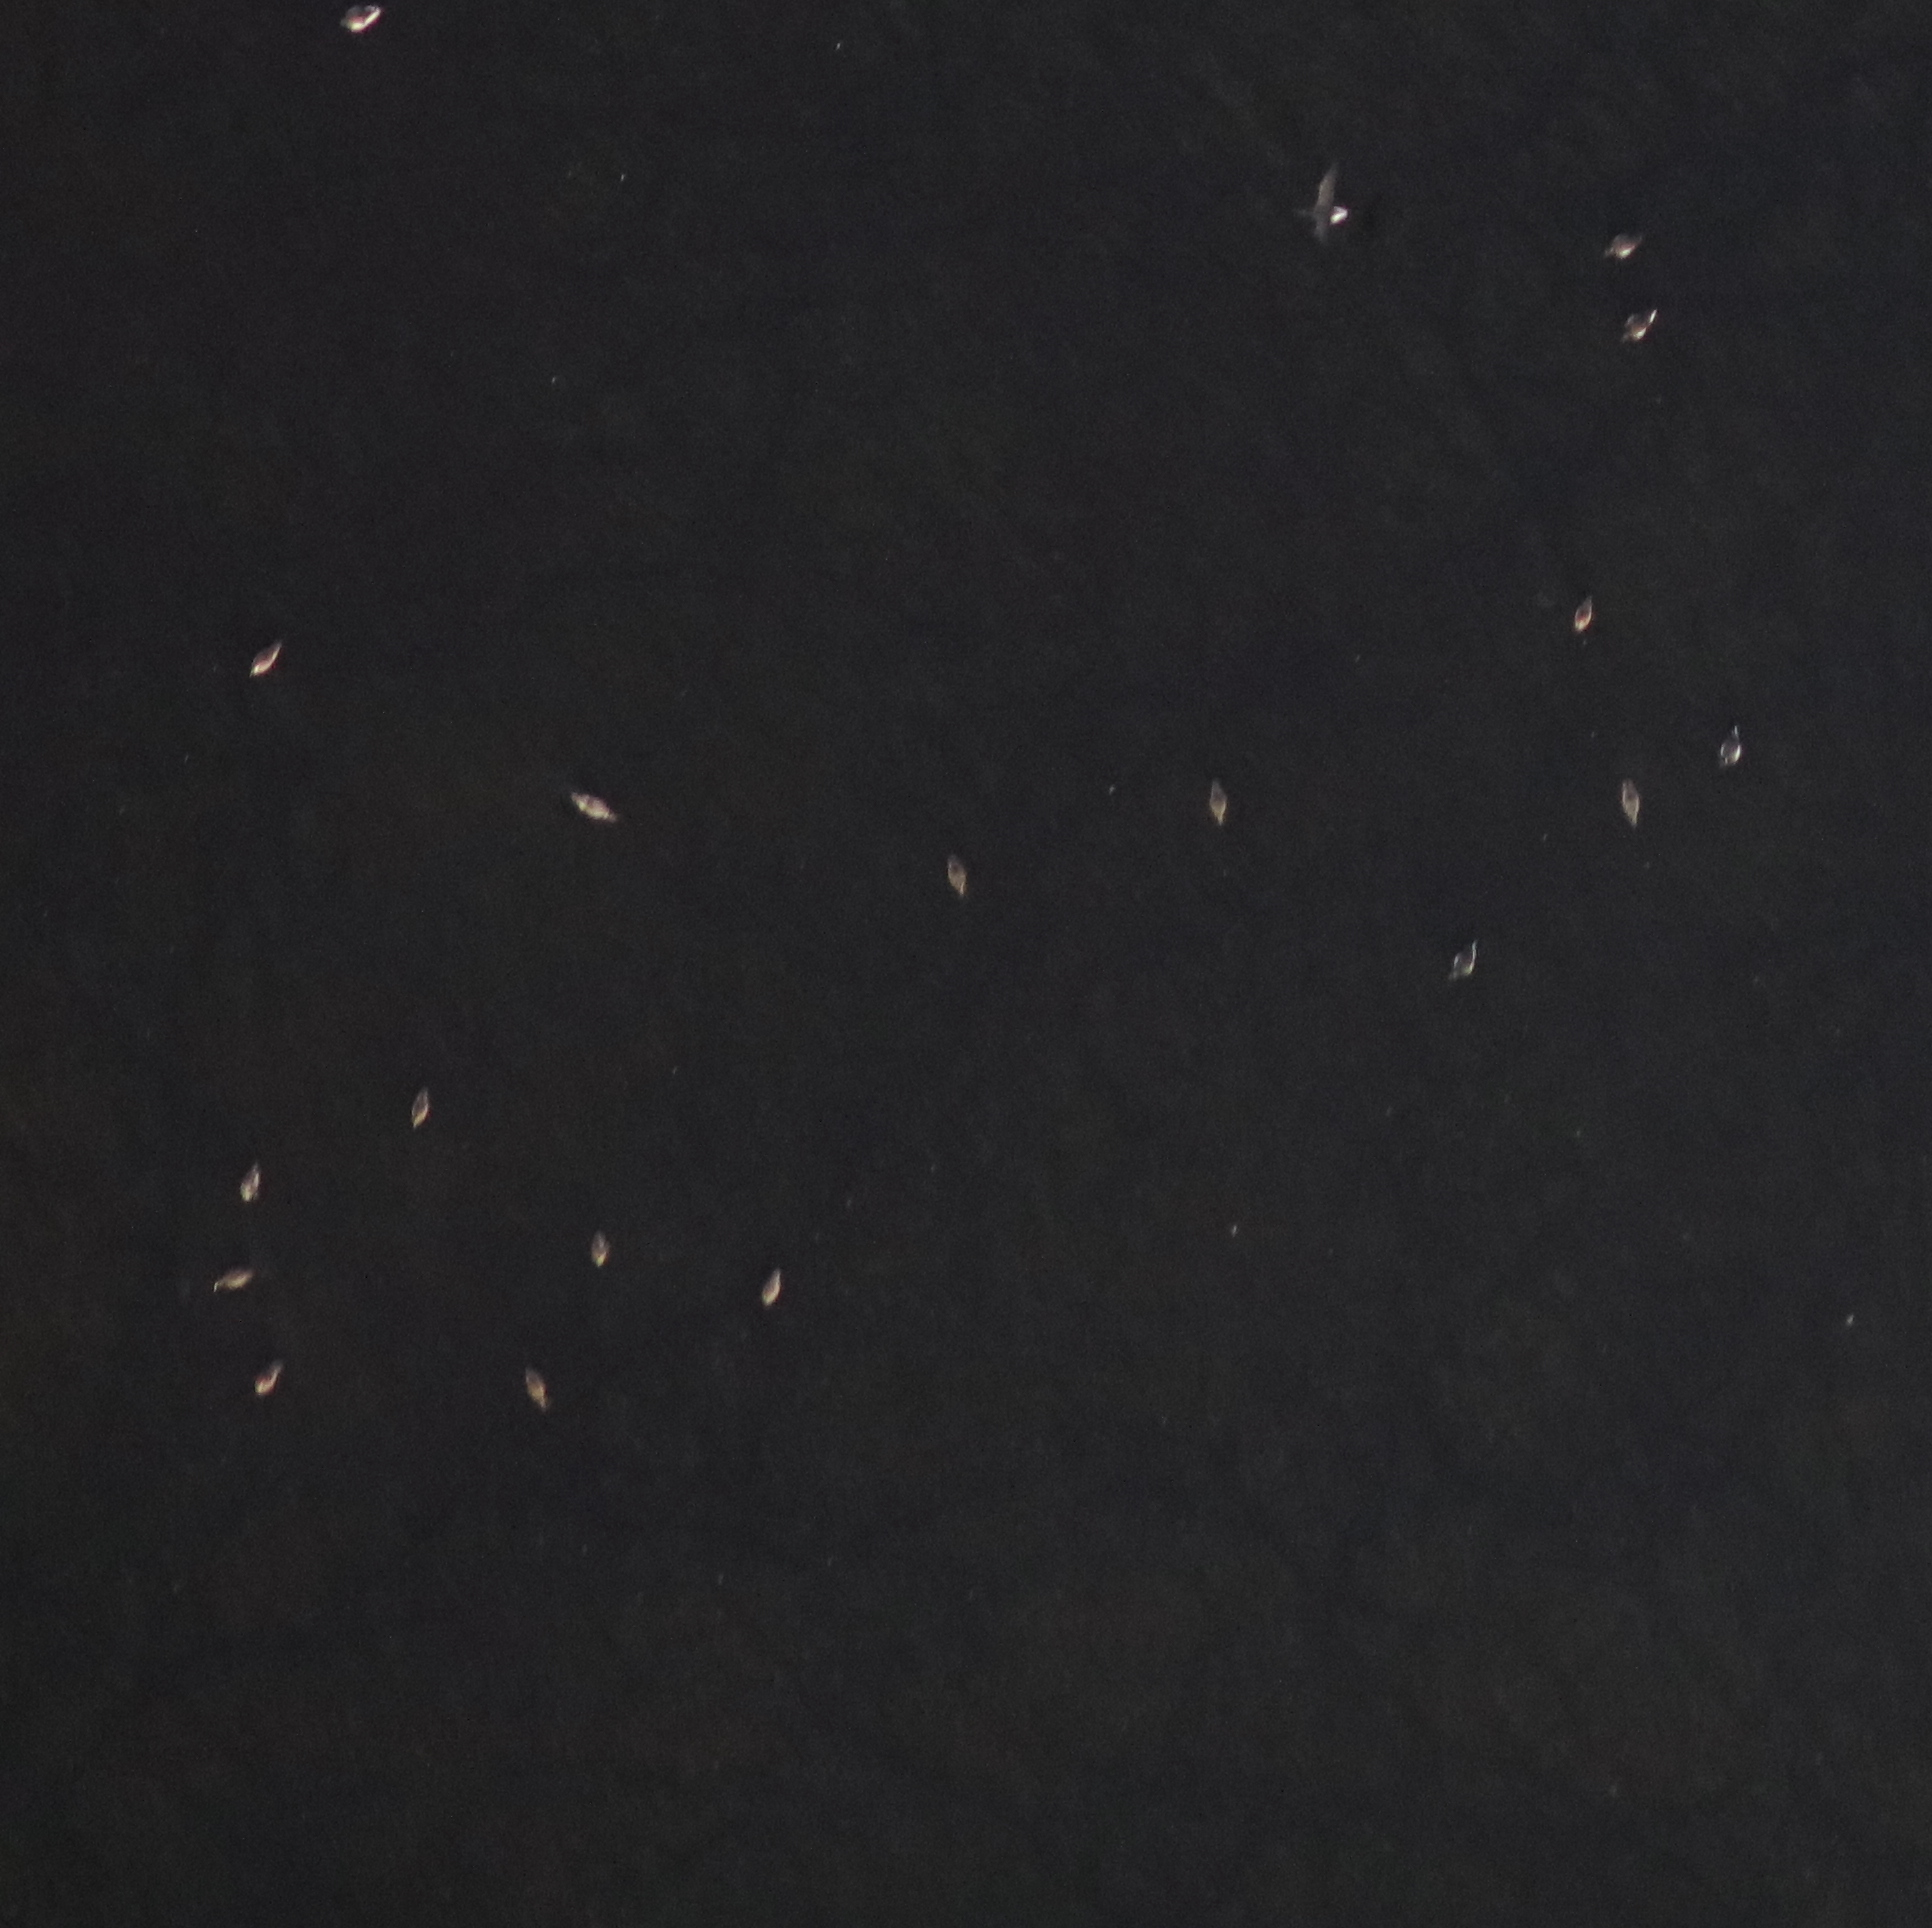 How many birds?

19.